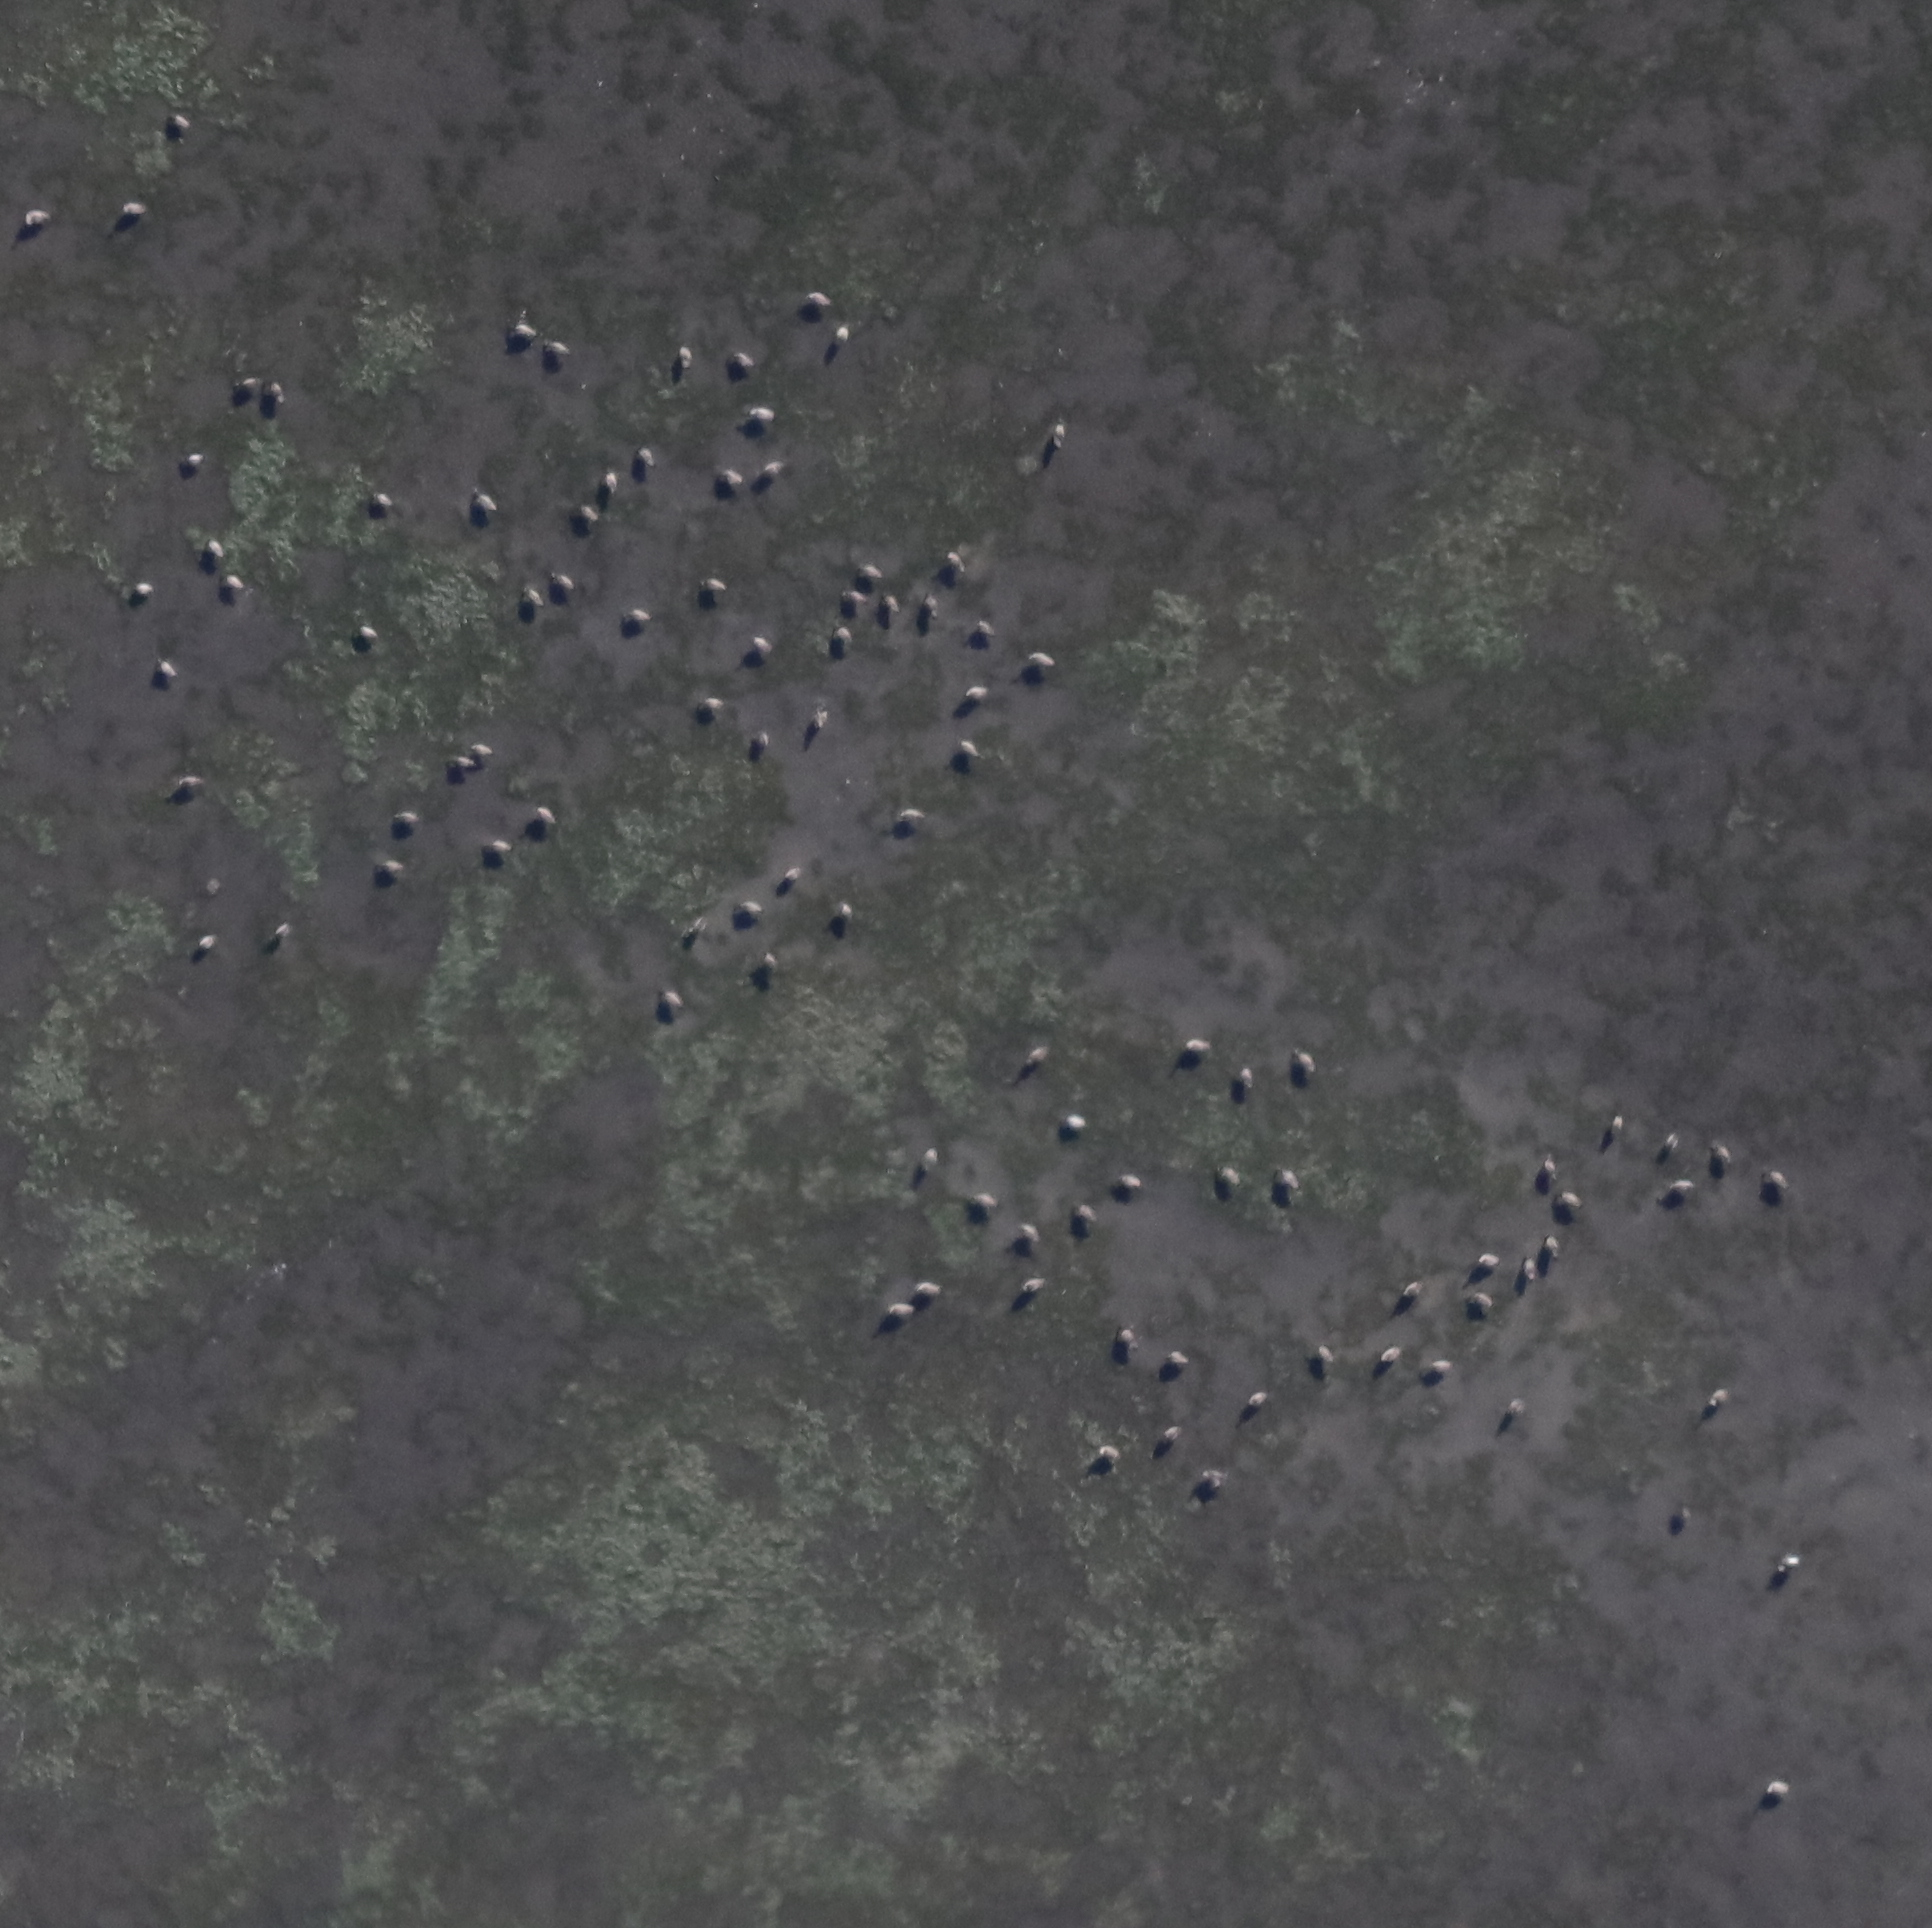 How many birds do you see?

101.